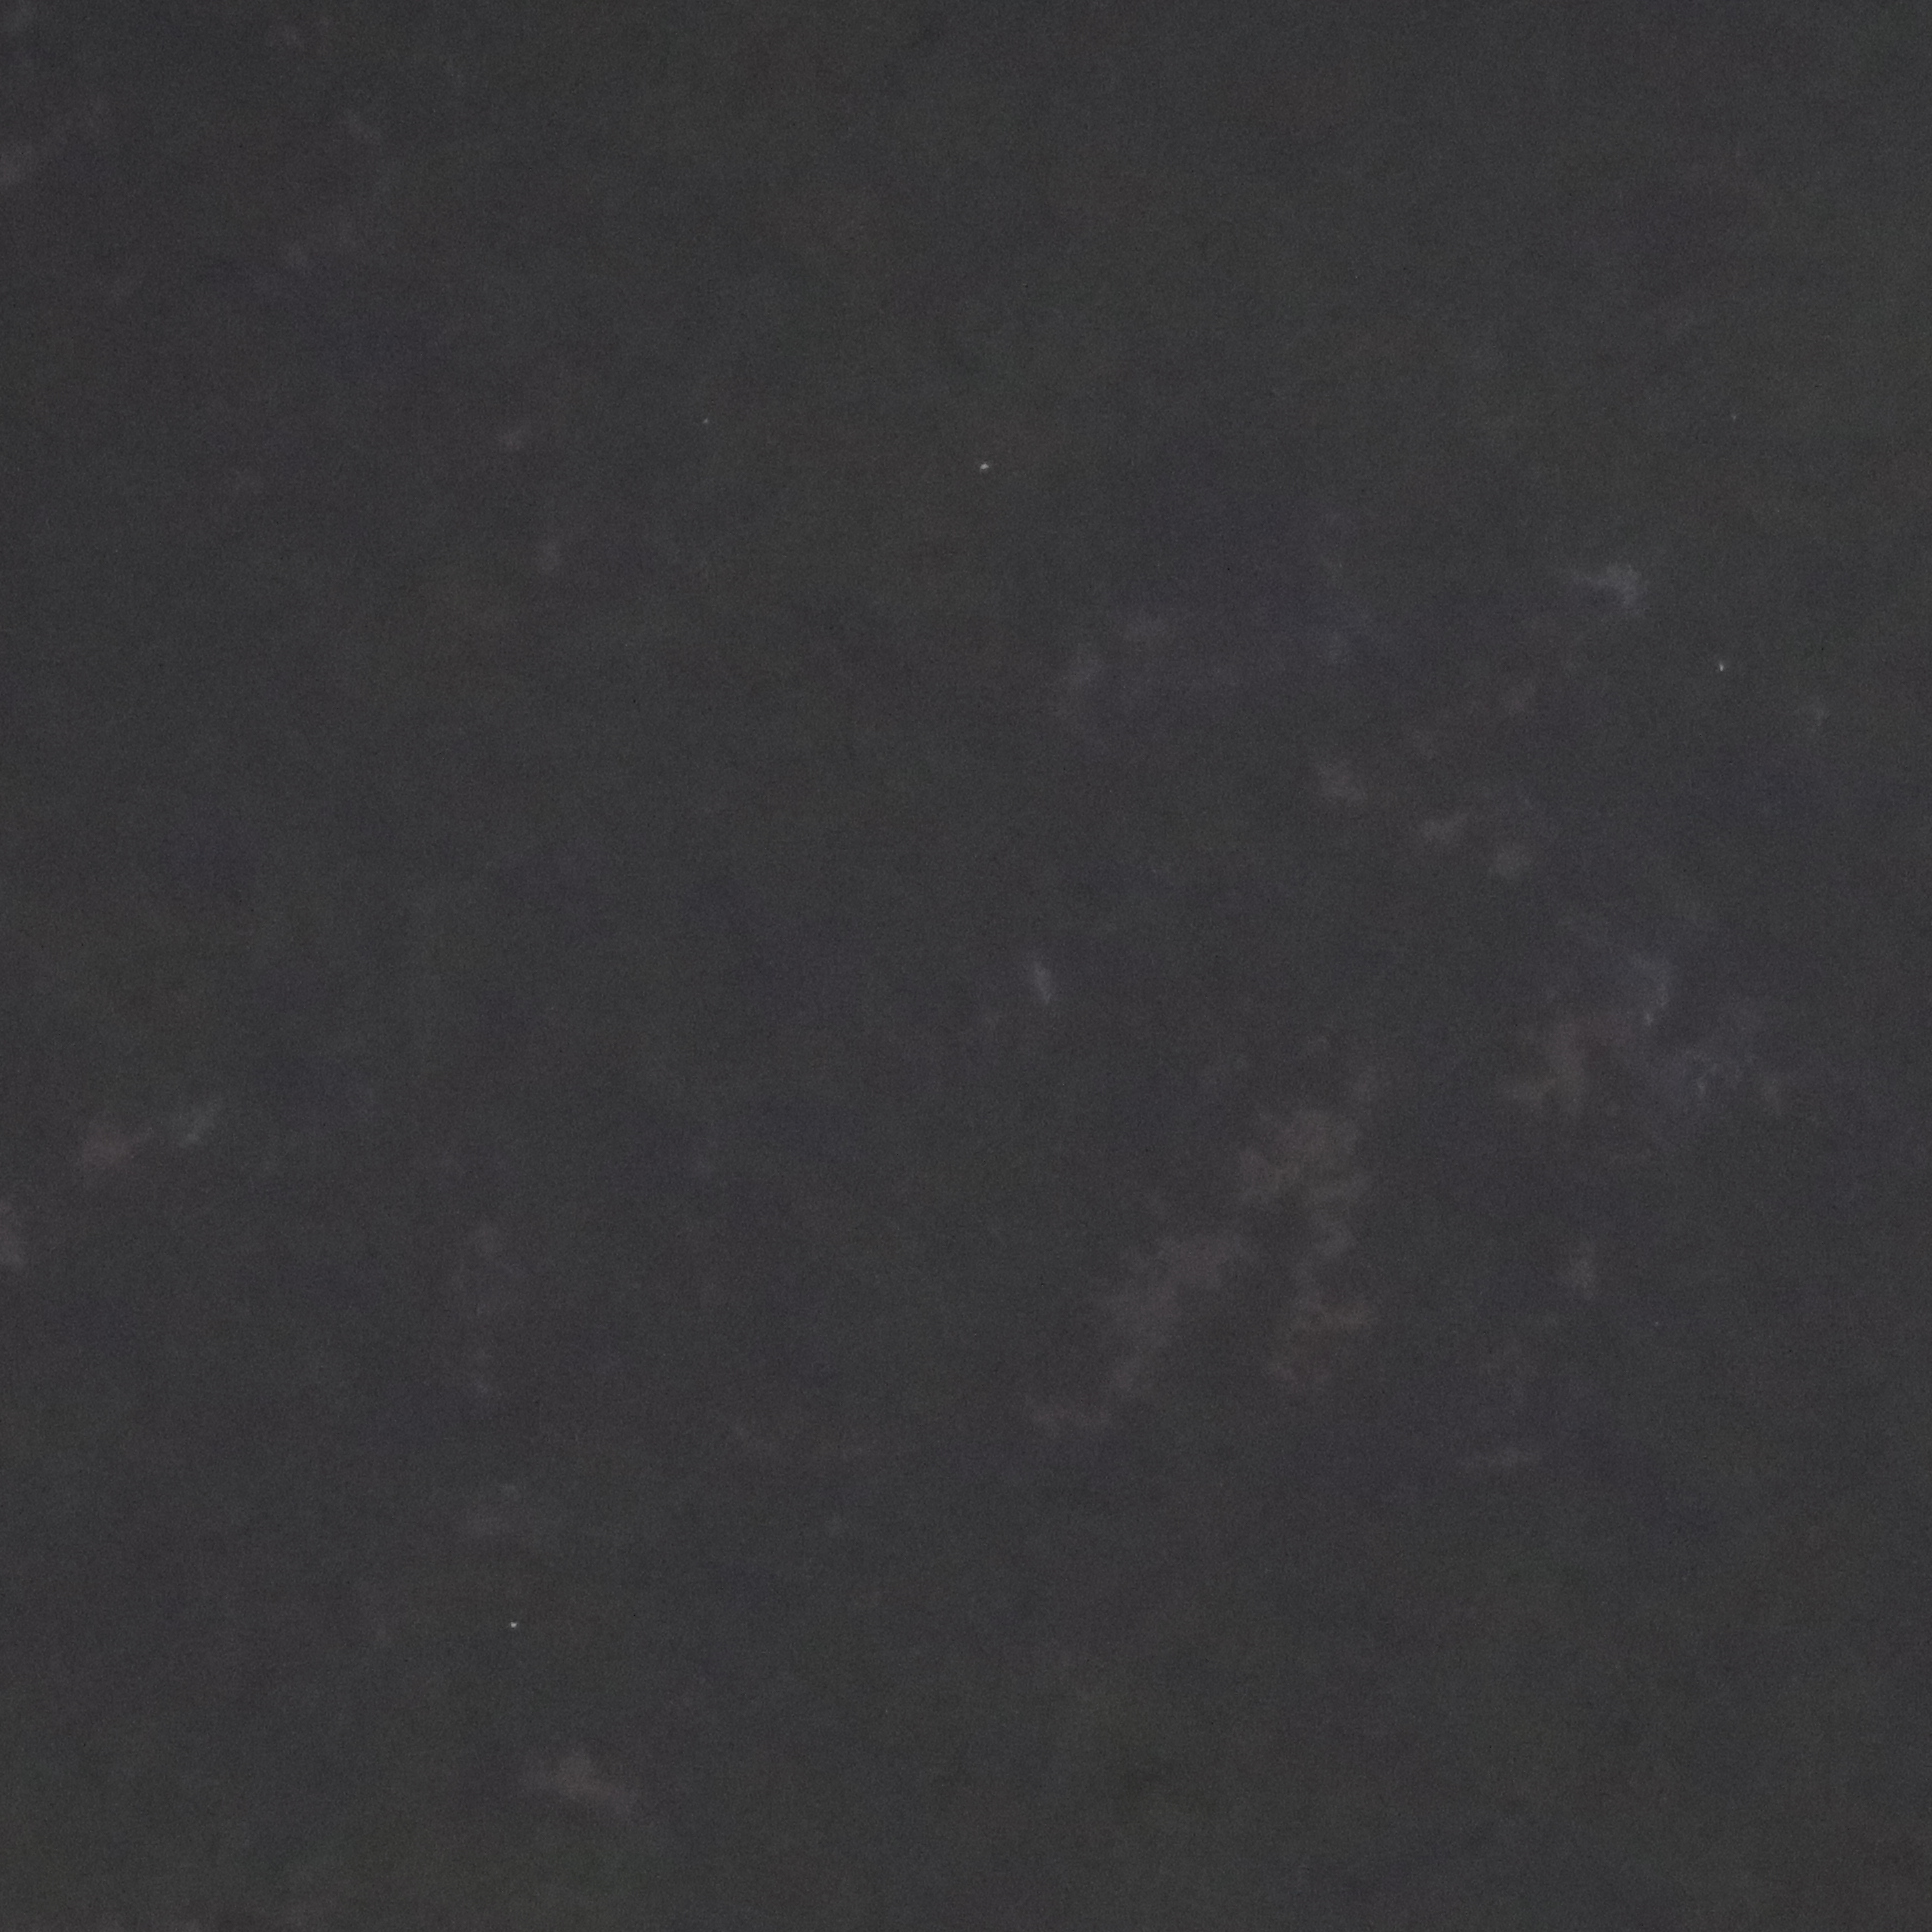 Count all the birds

0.